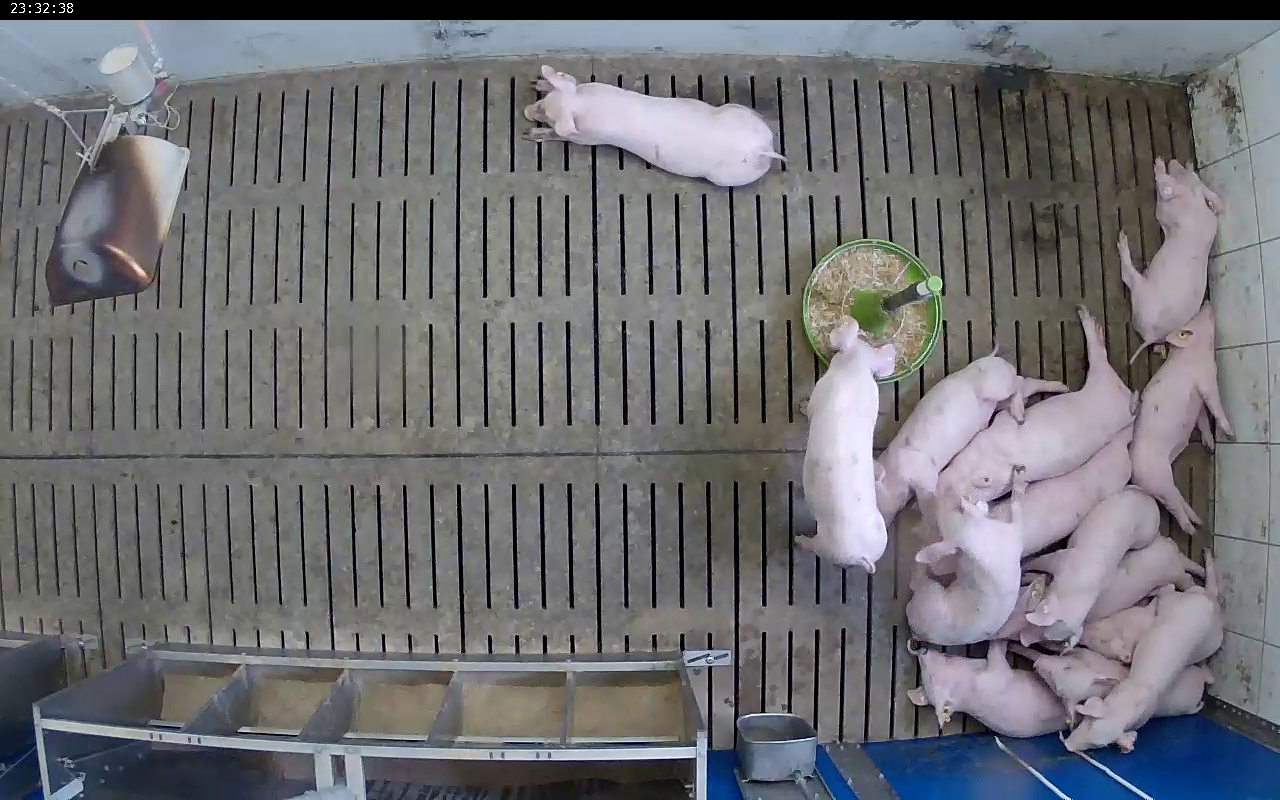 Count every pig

14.